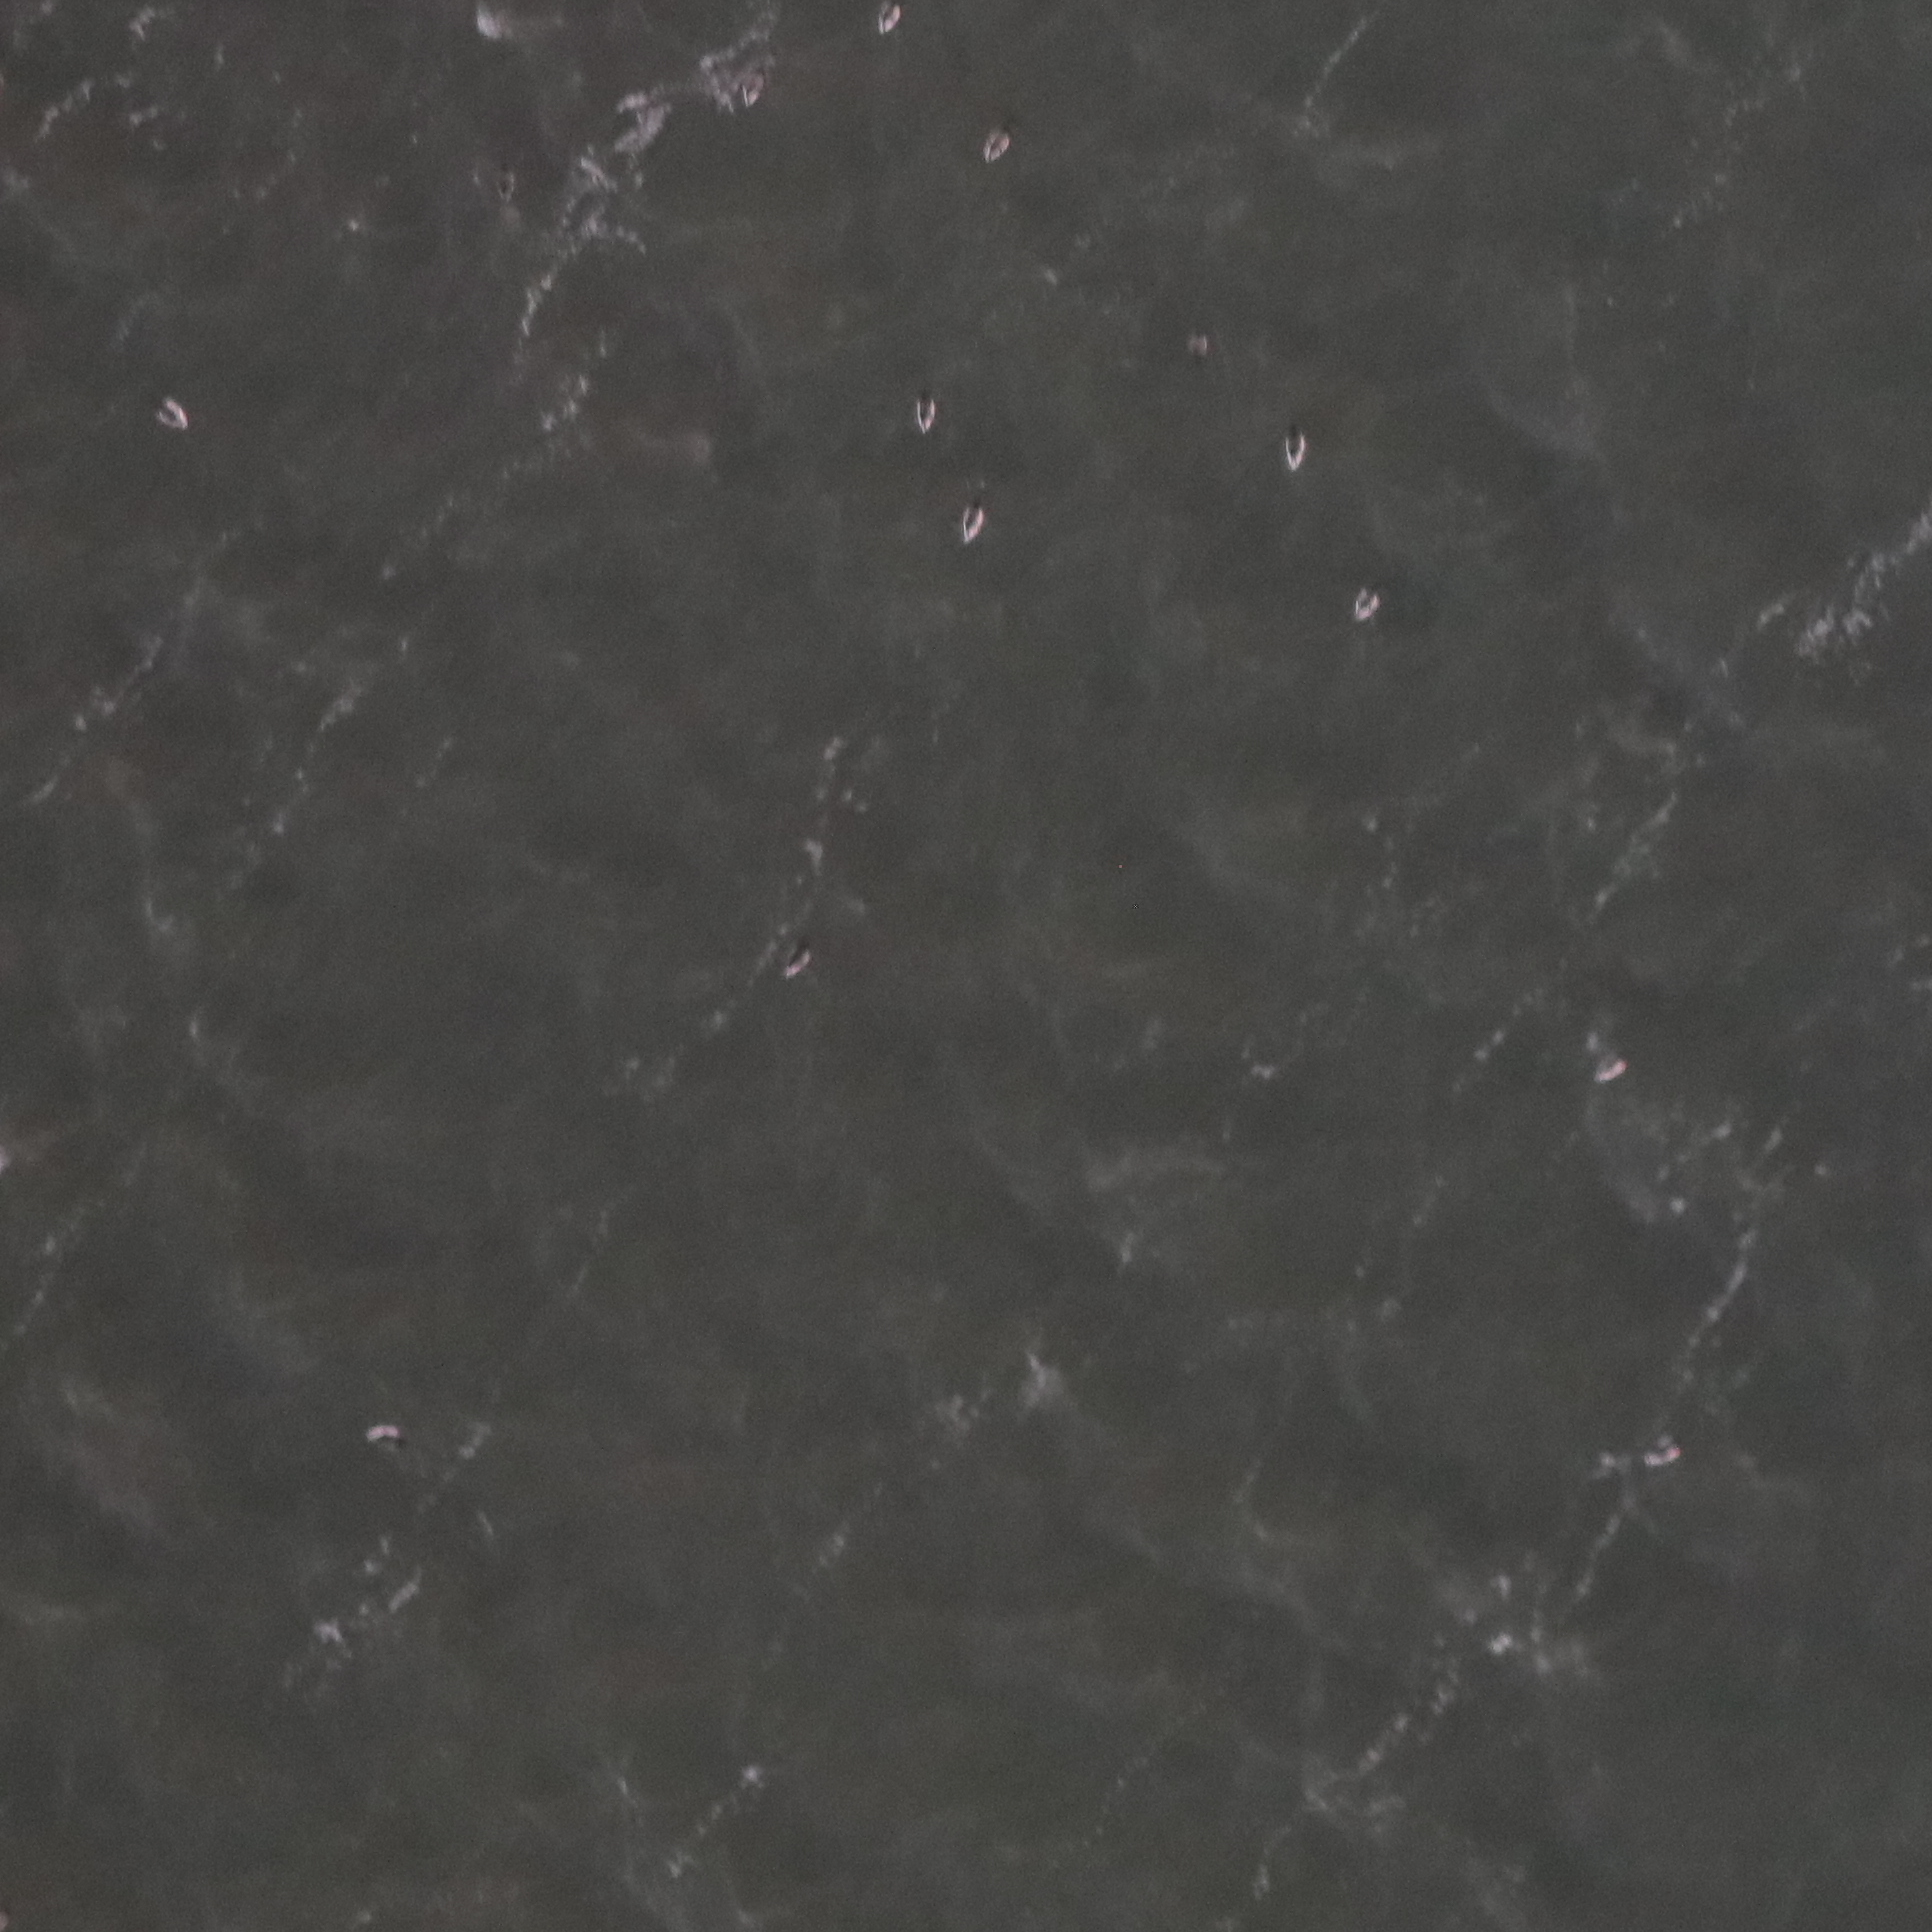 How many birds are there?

14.